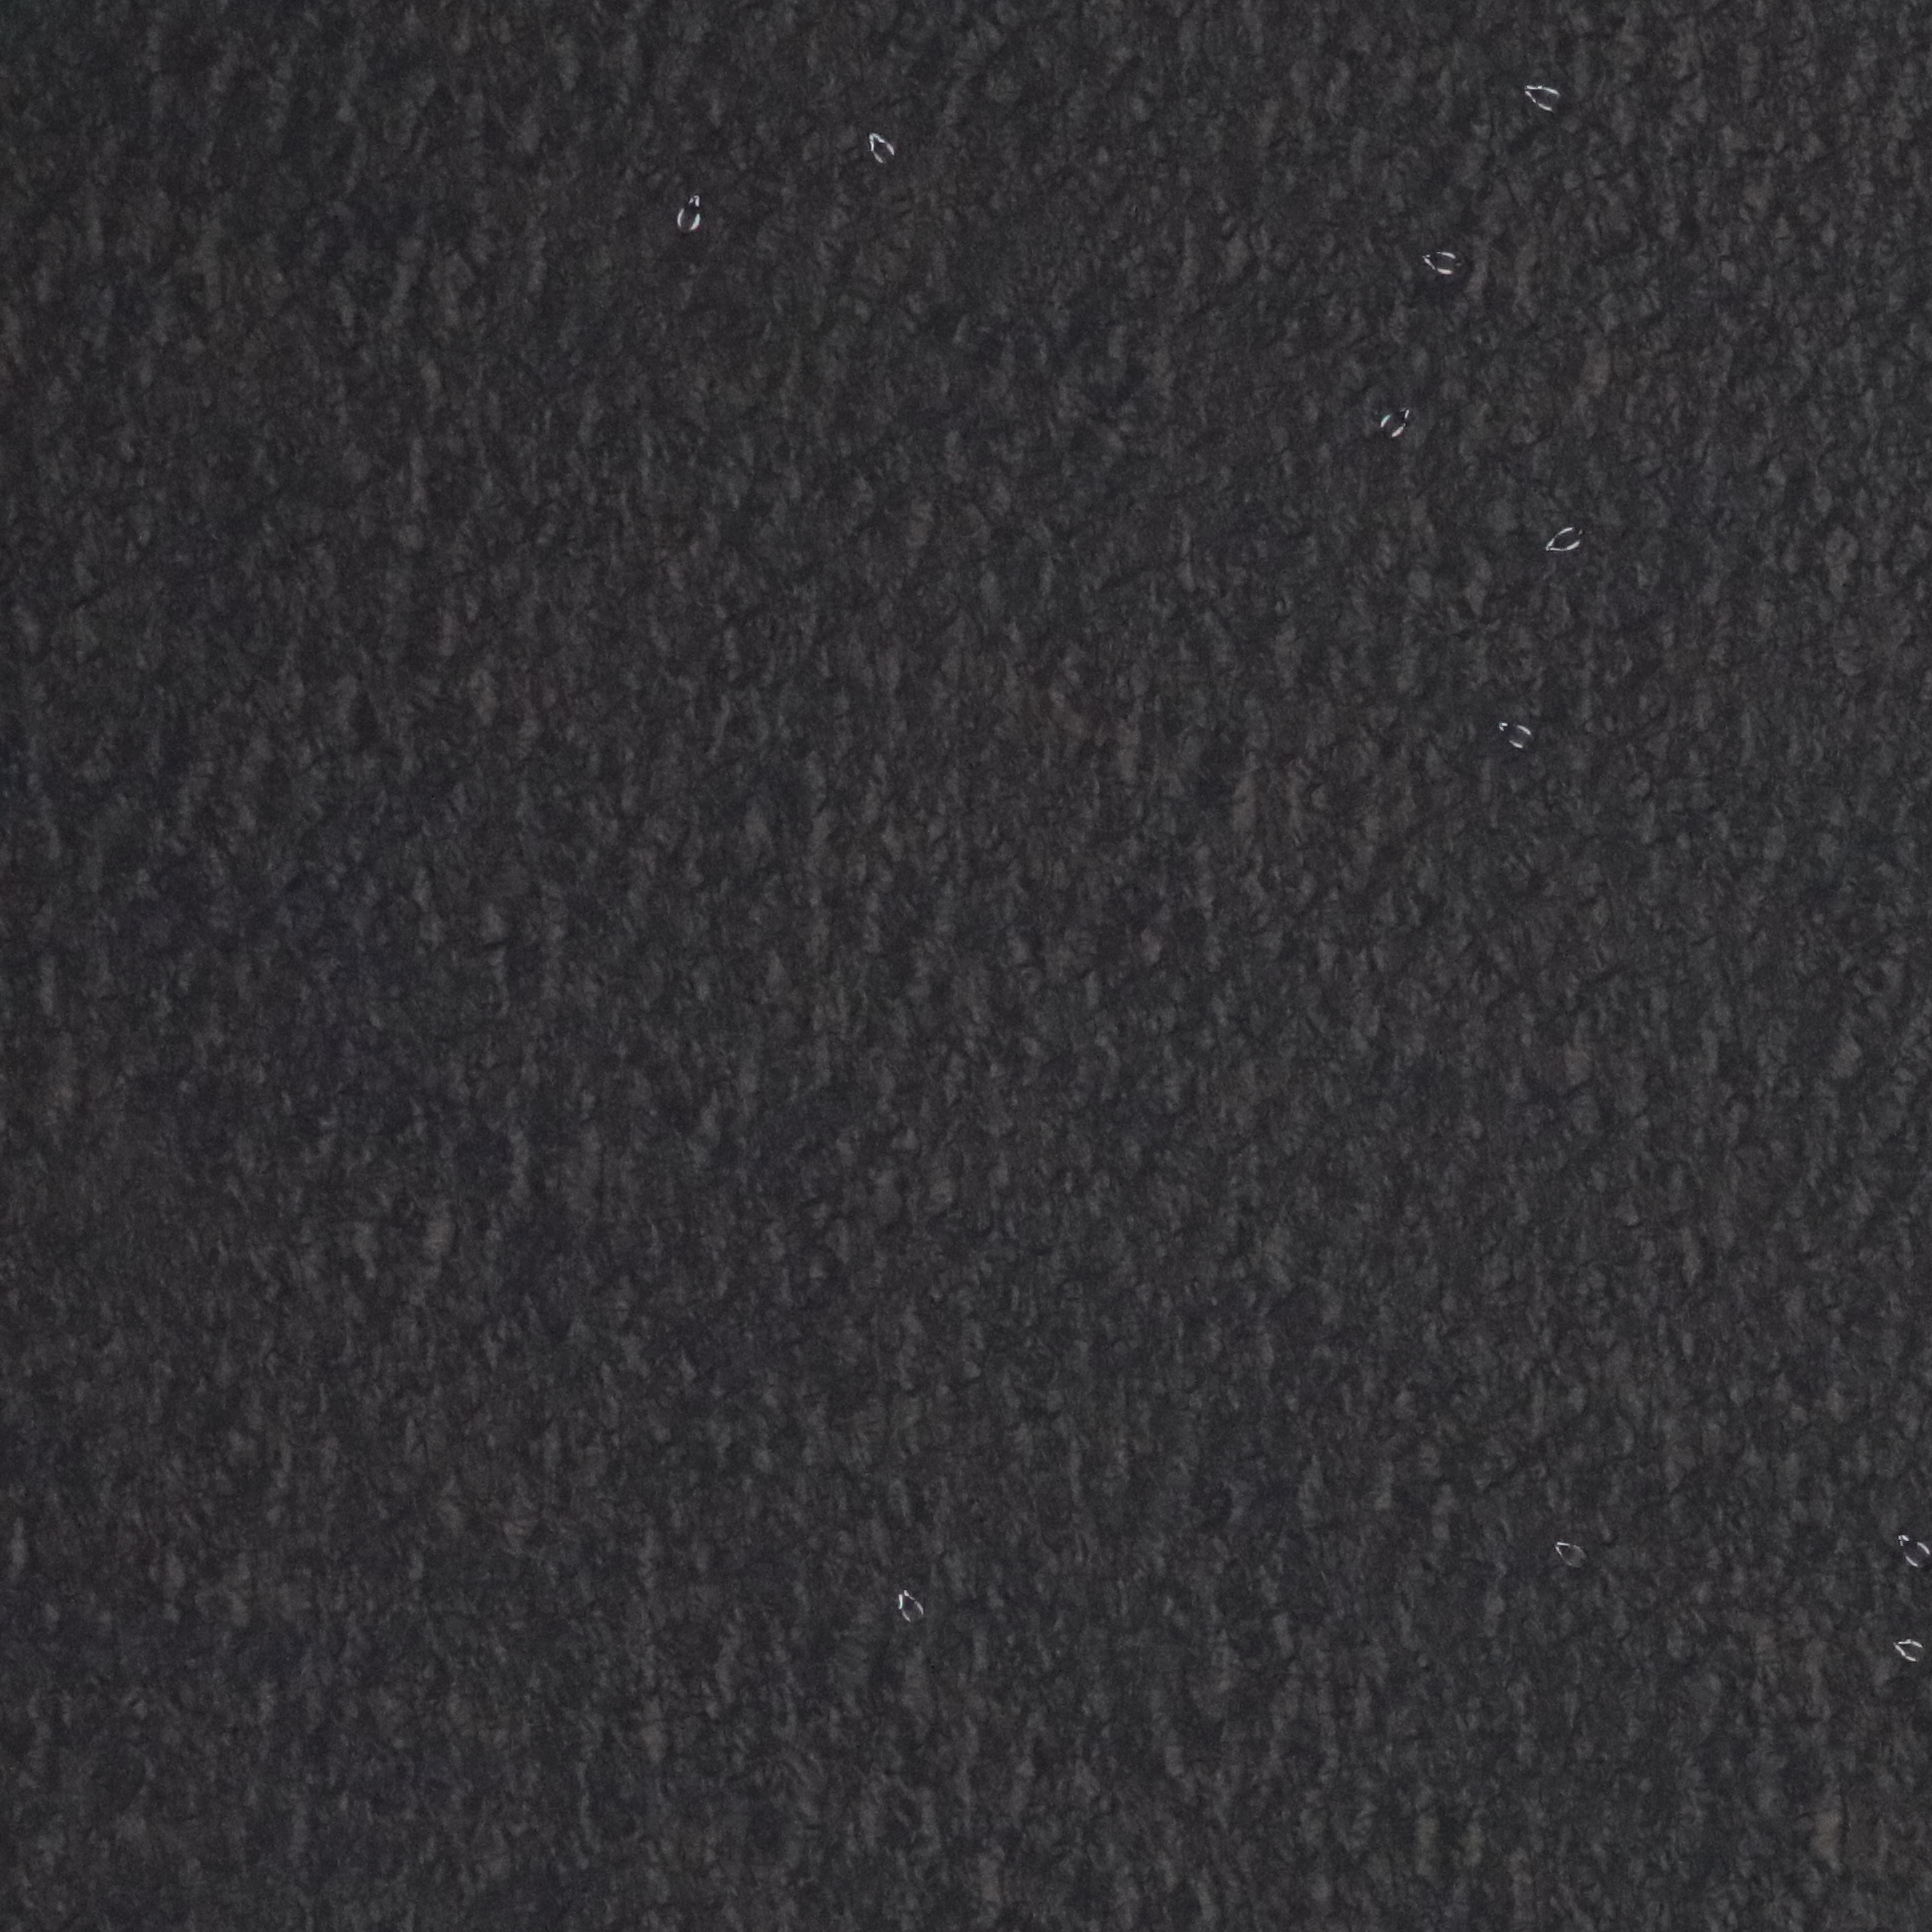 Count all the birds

11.